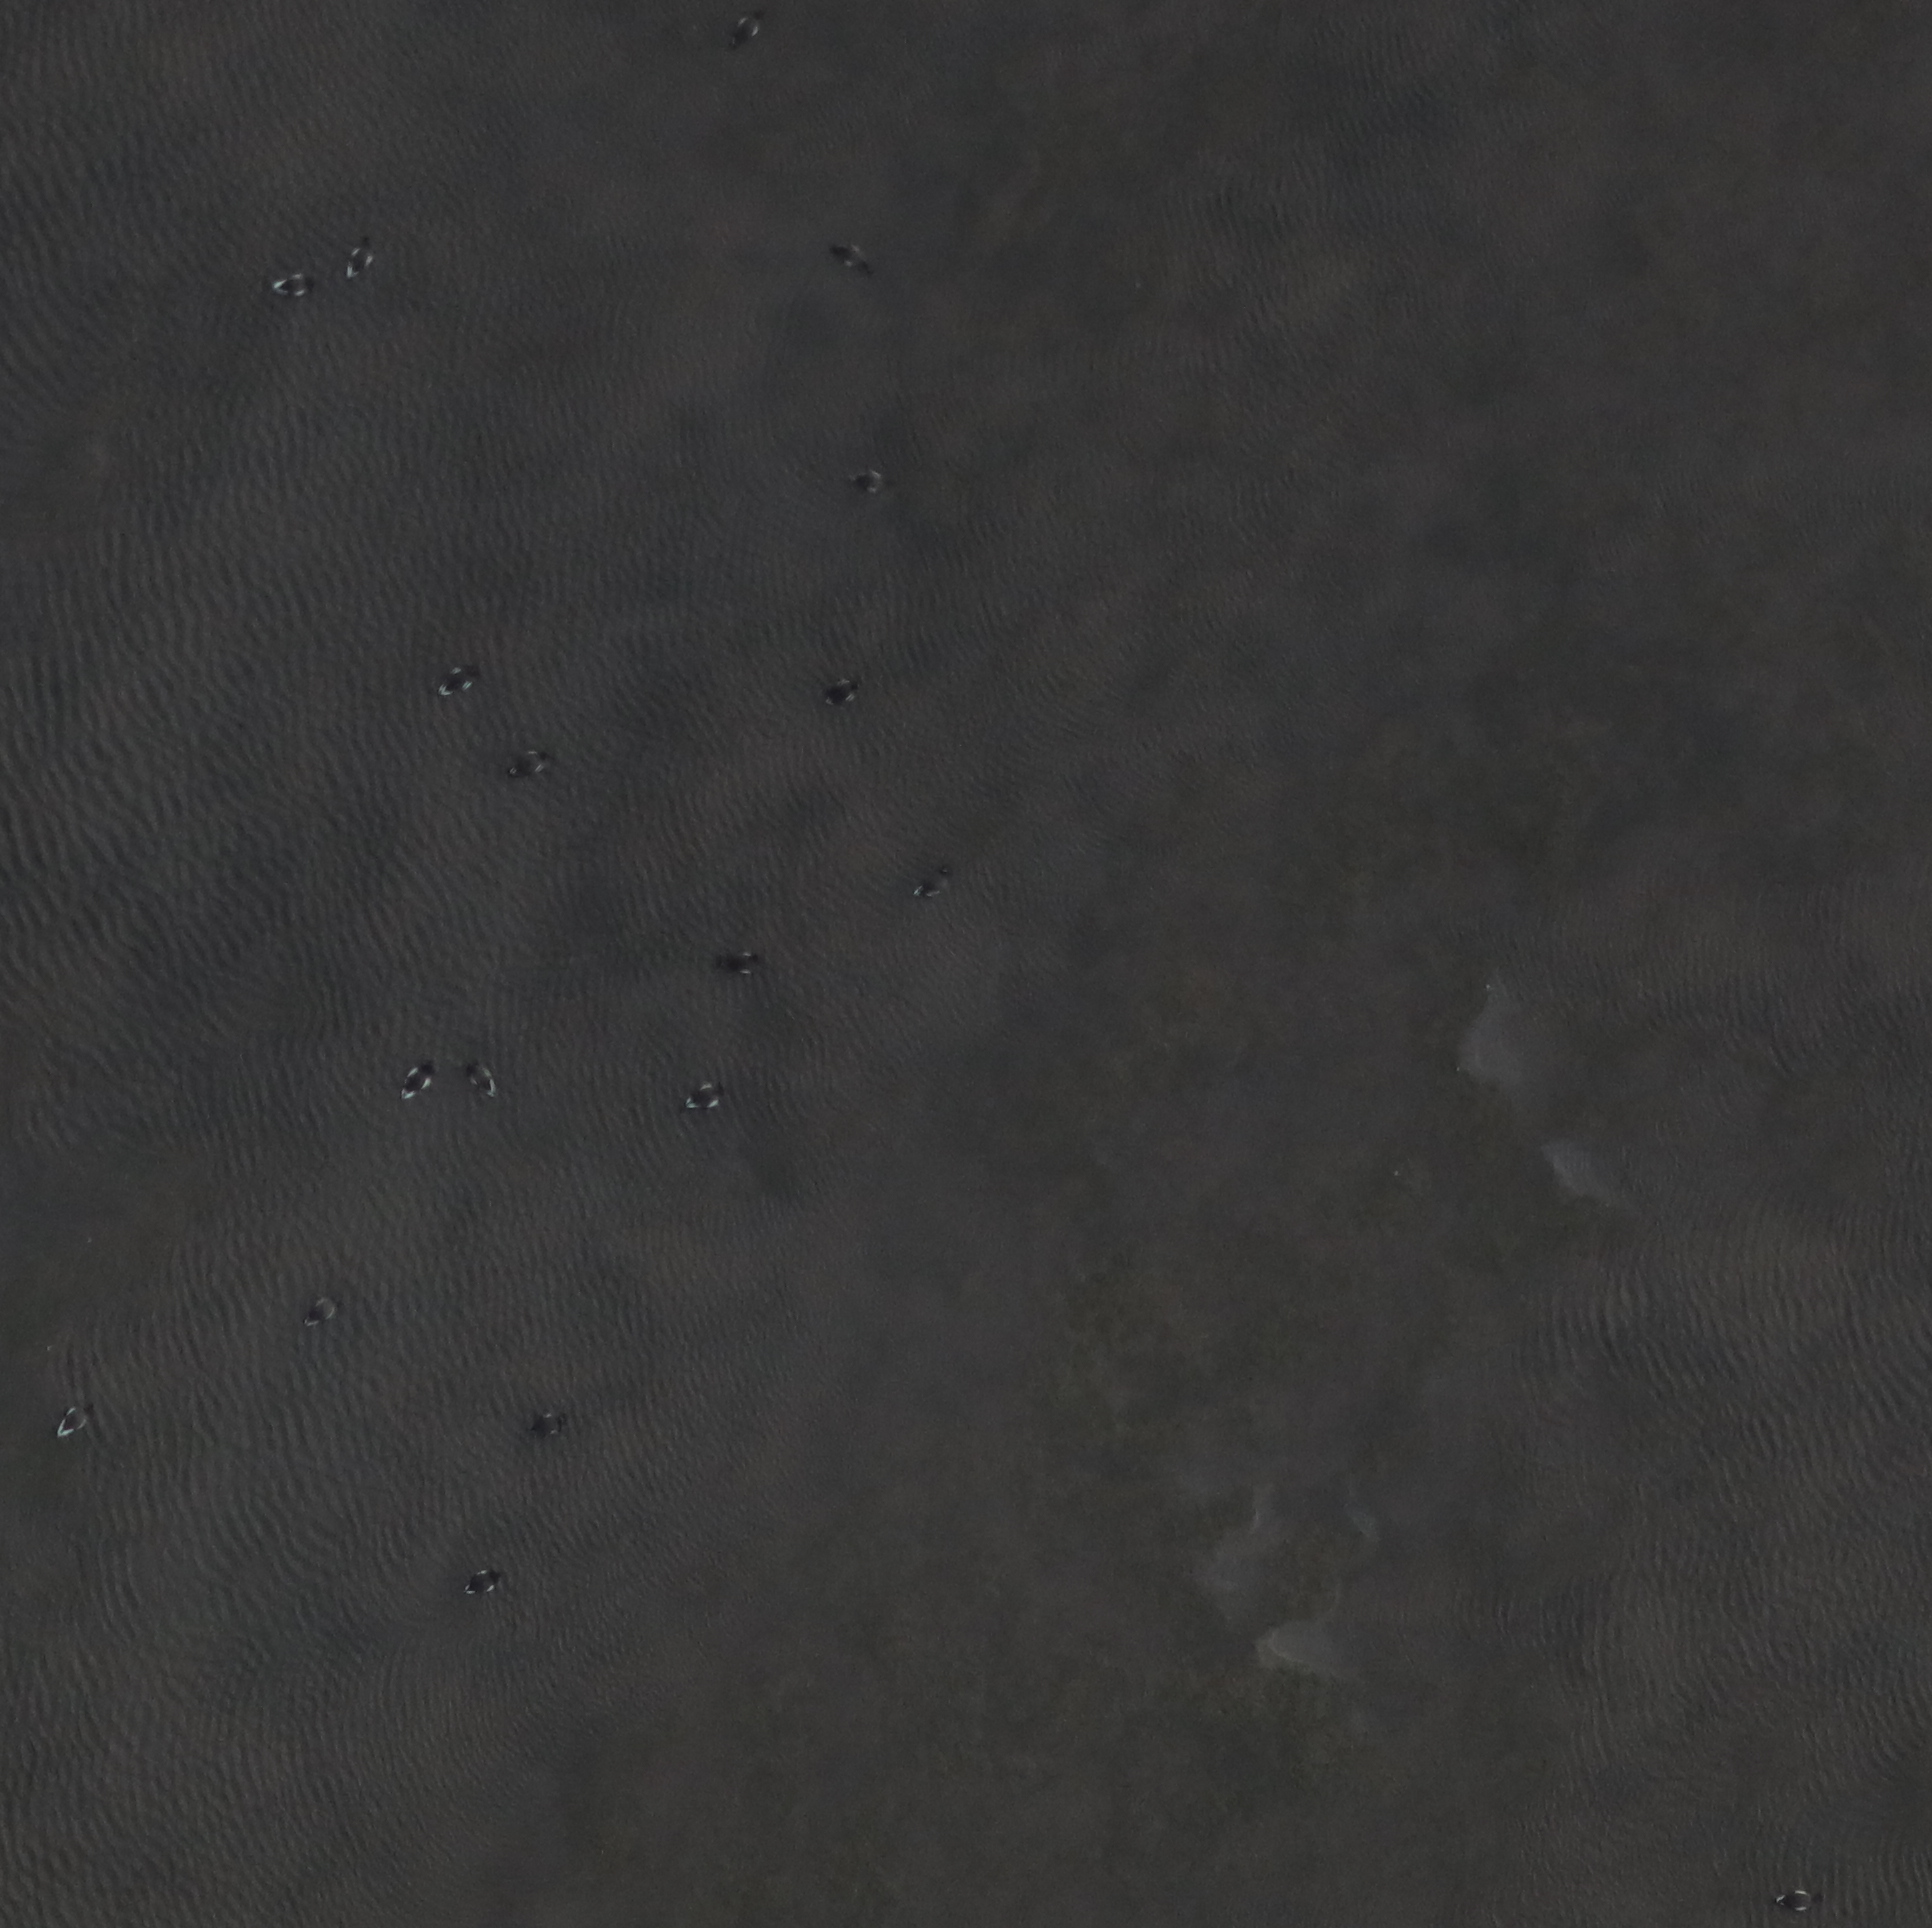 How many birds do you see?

18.